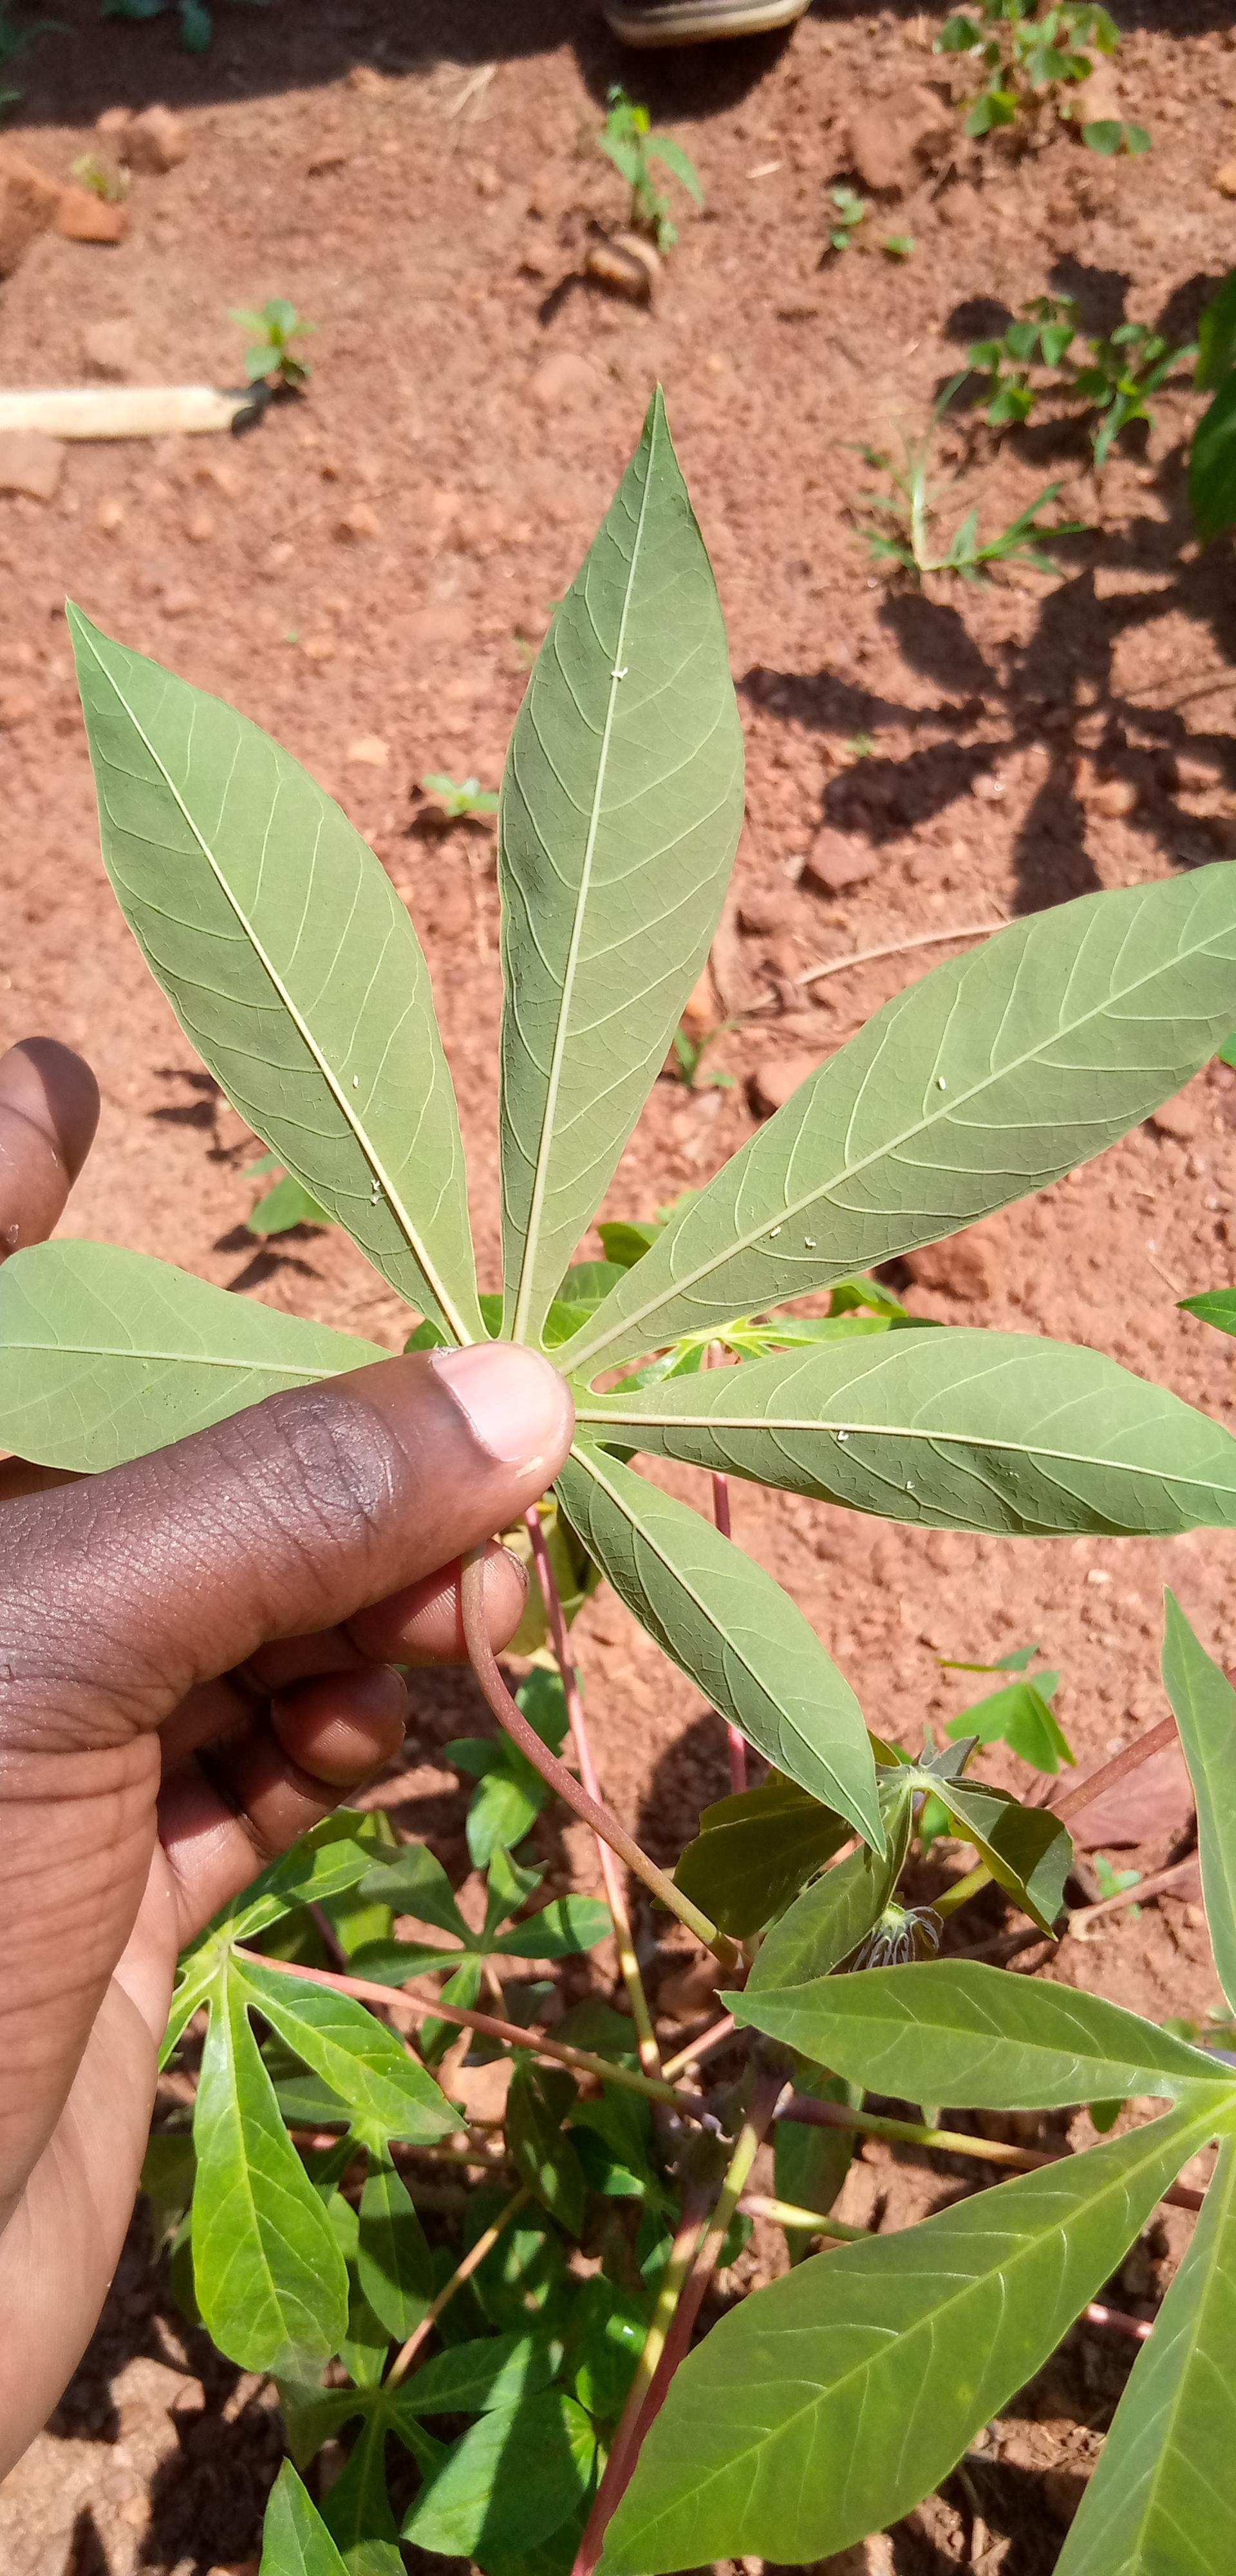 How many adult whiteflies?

9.